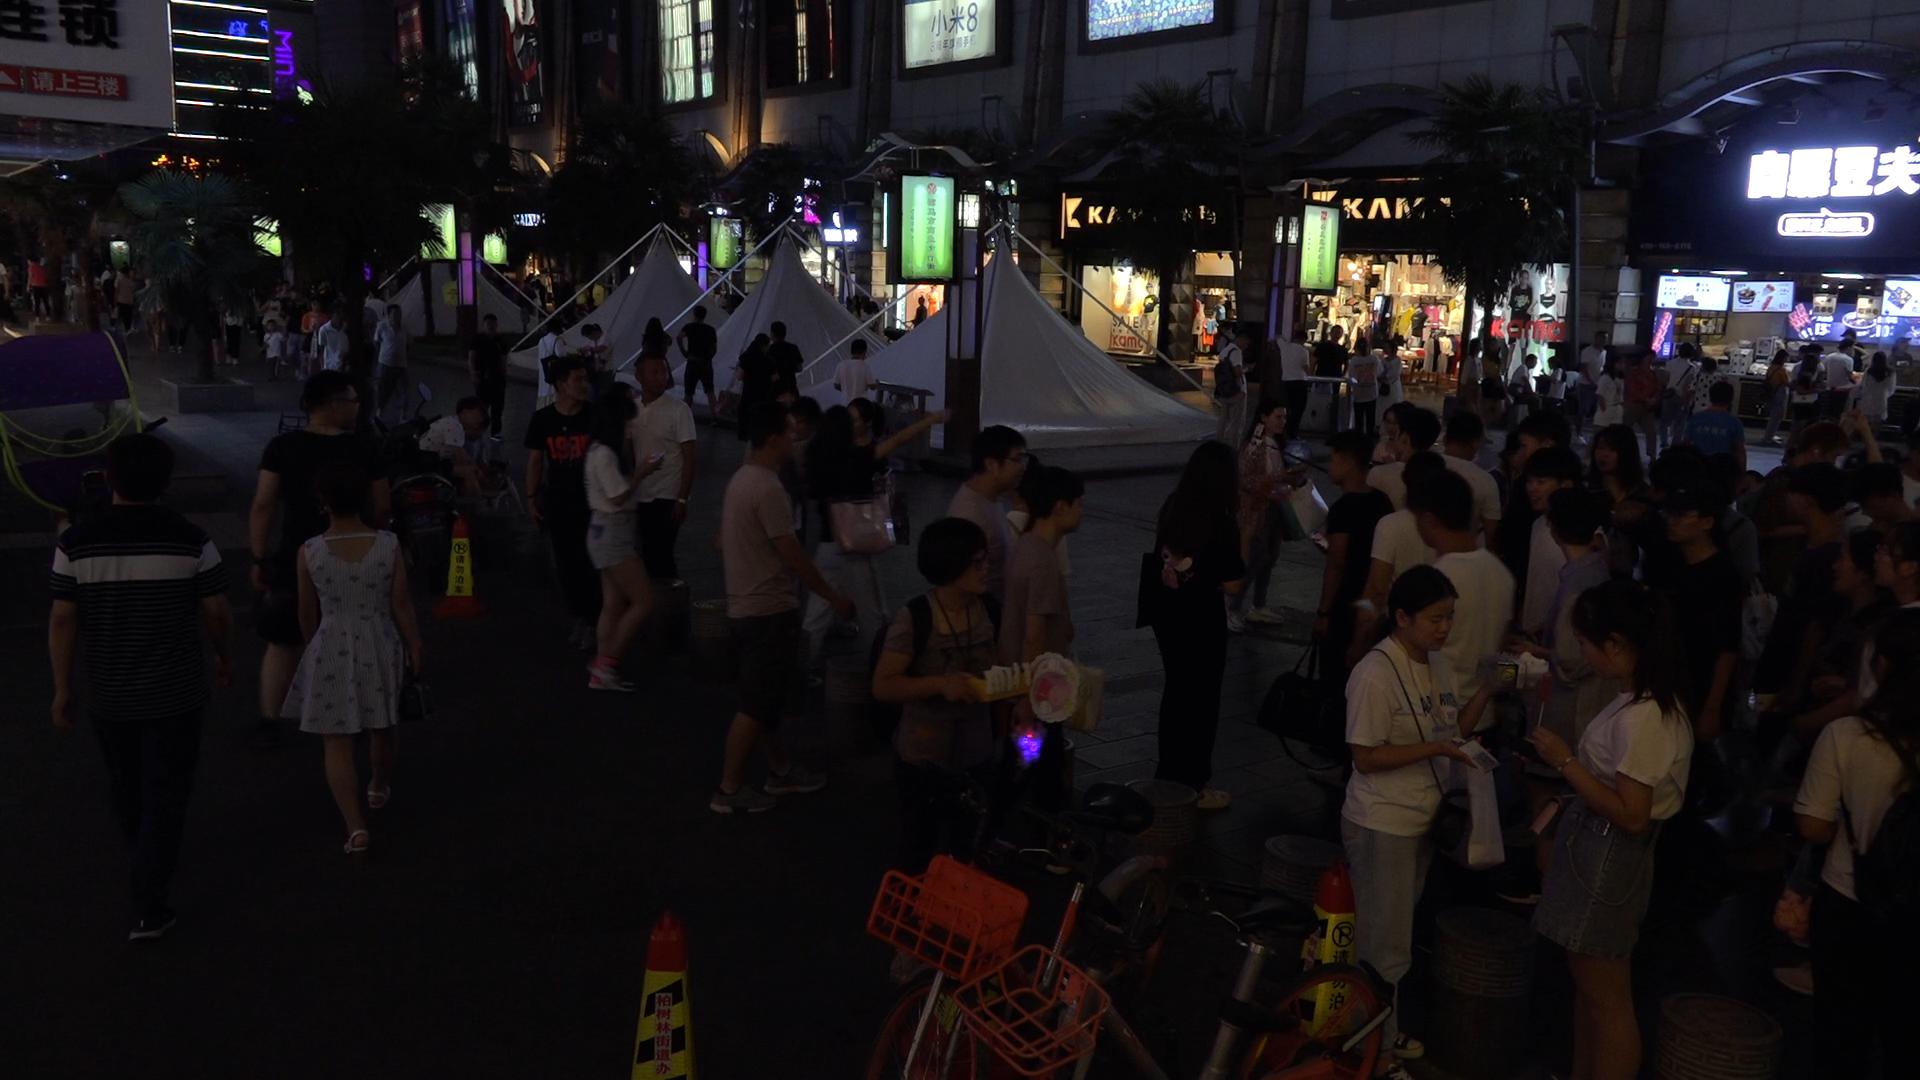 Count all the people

110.